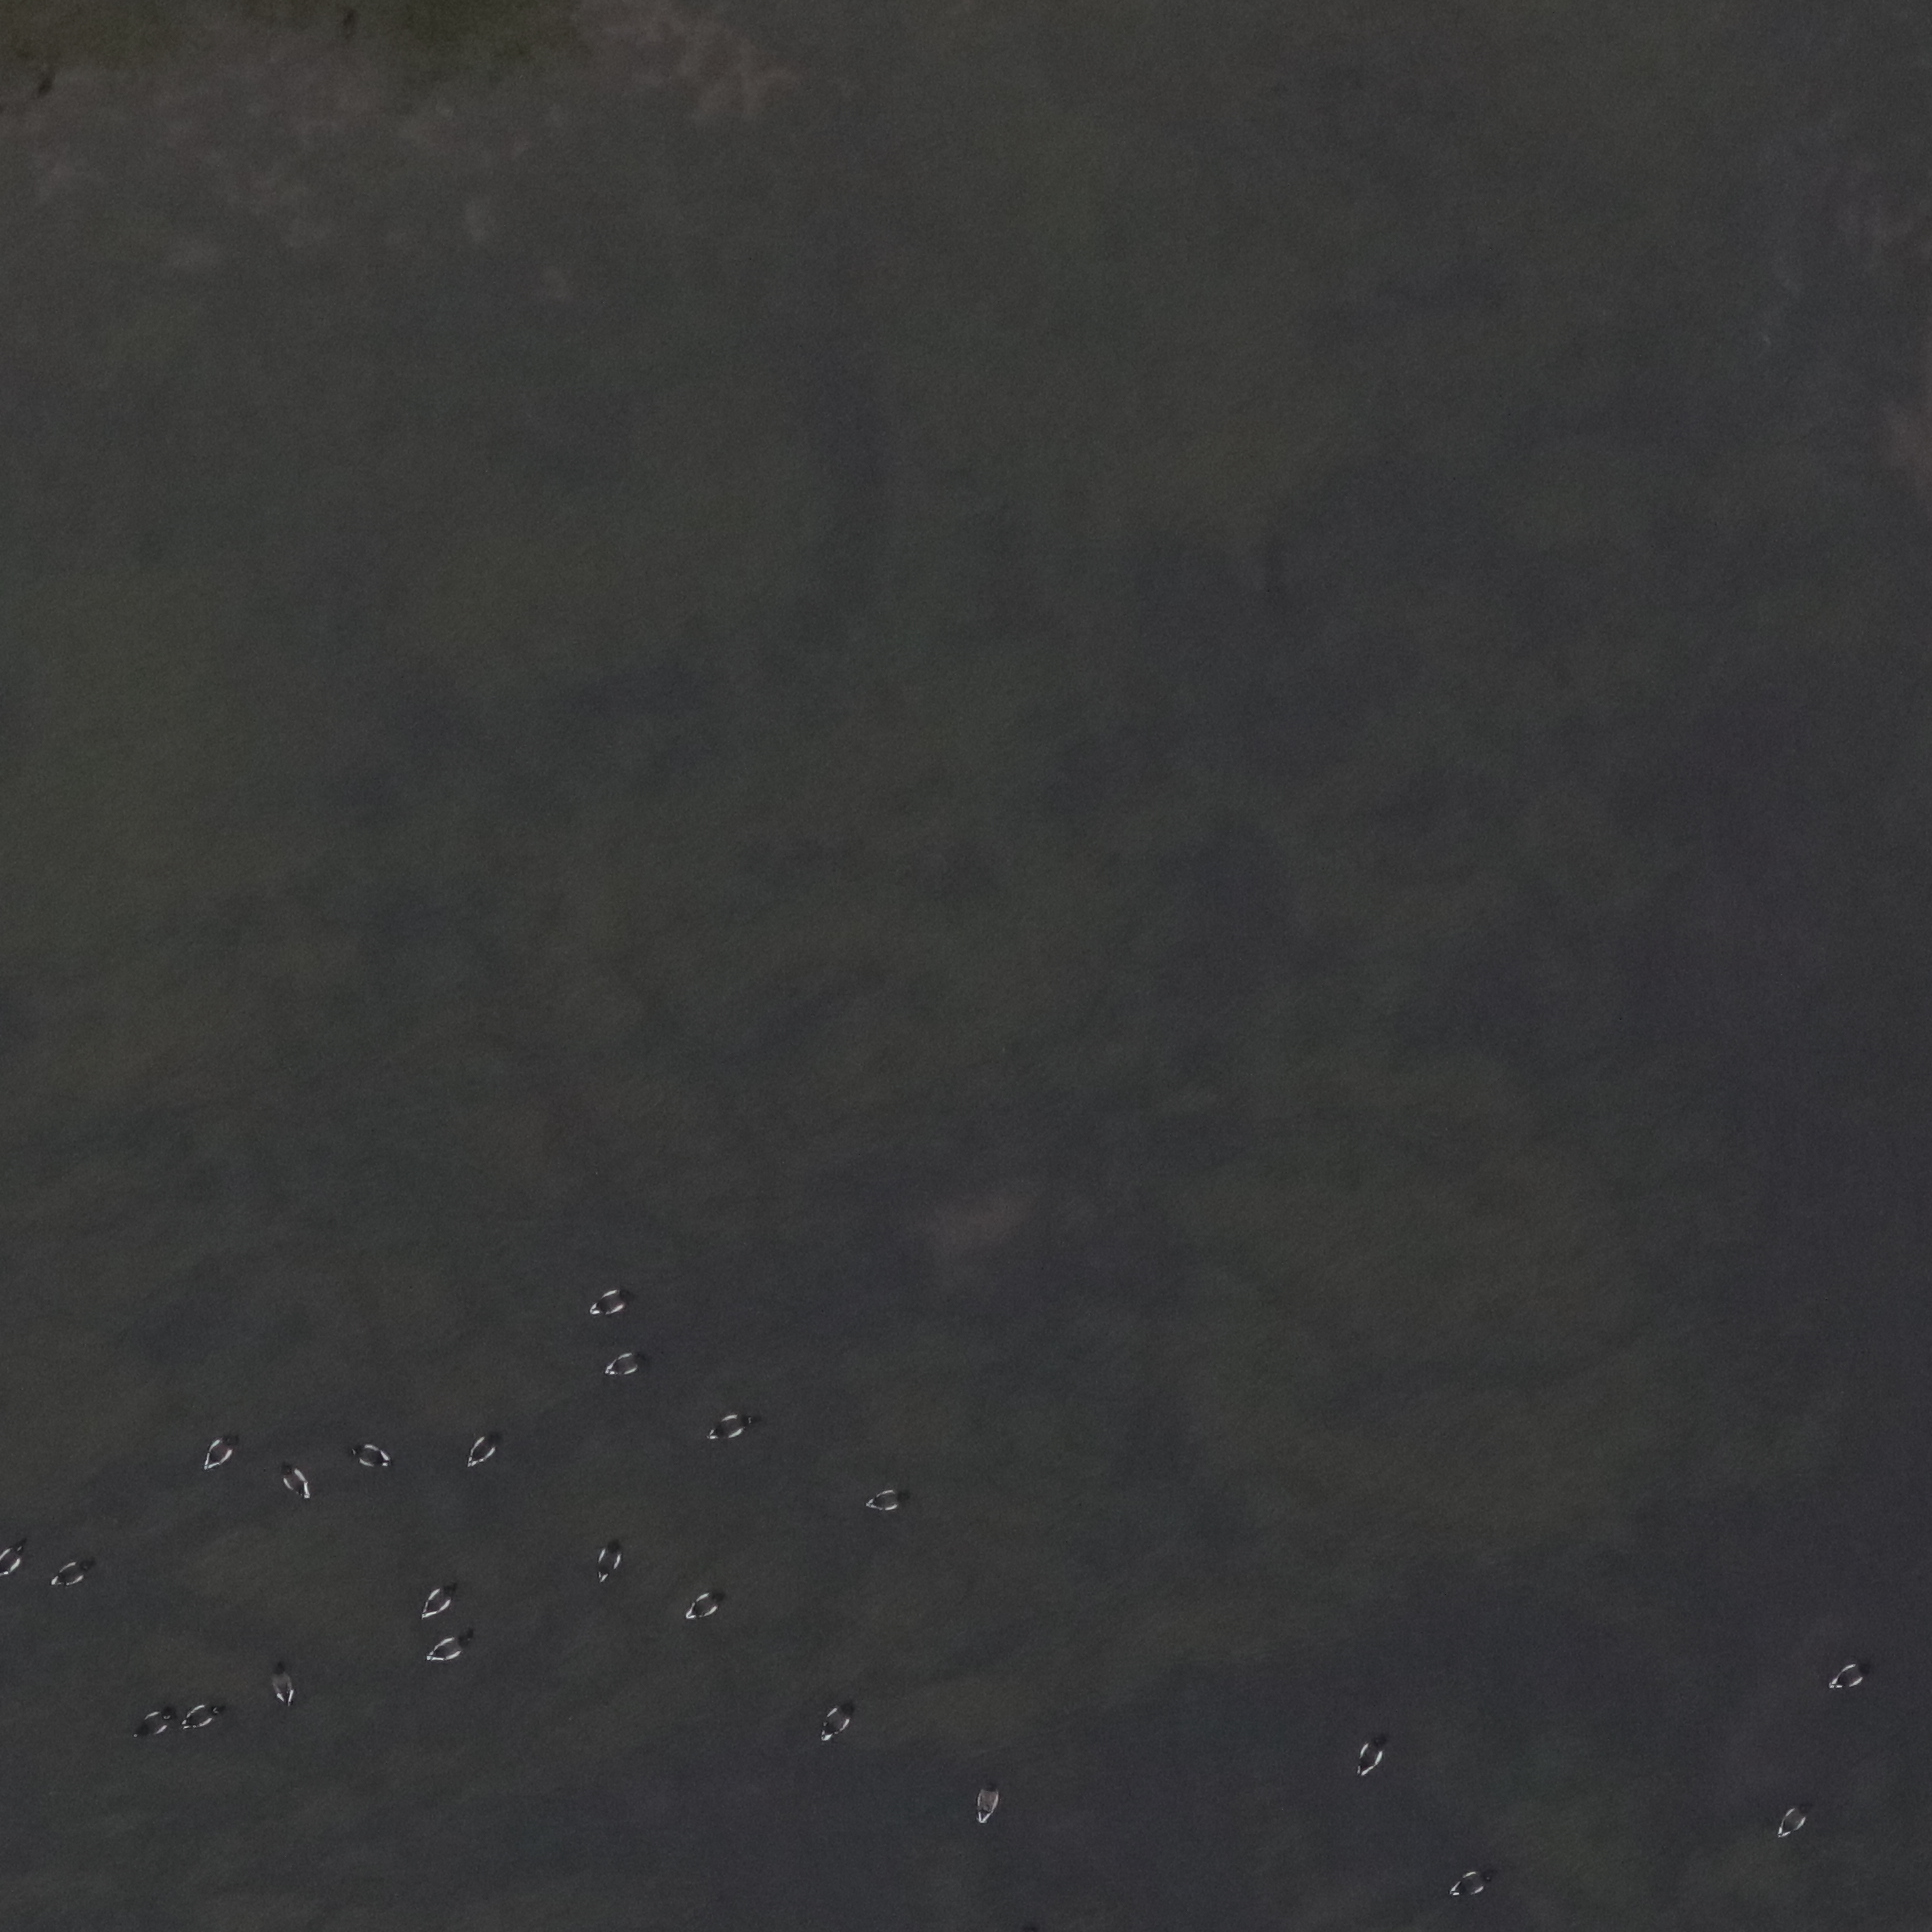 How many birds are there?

23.